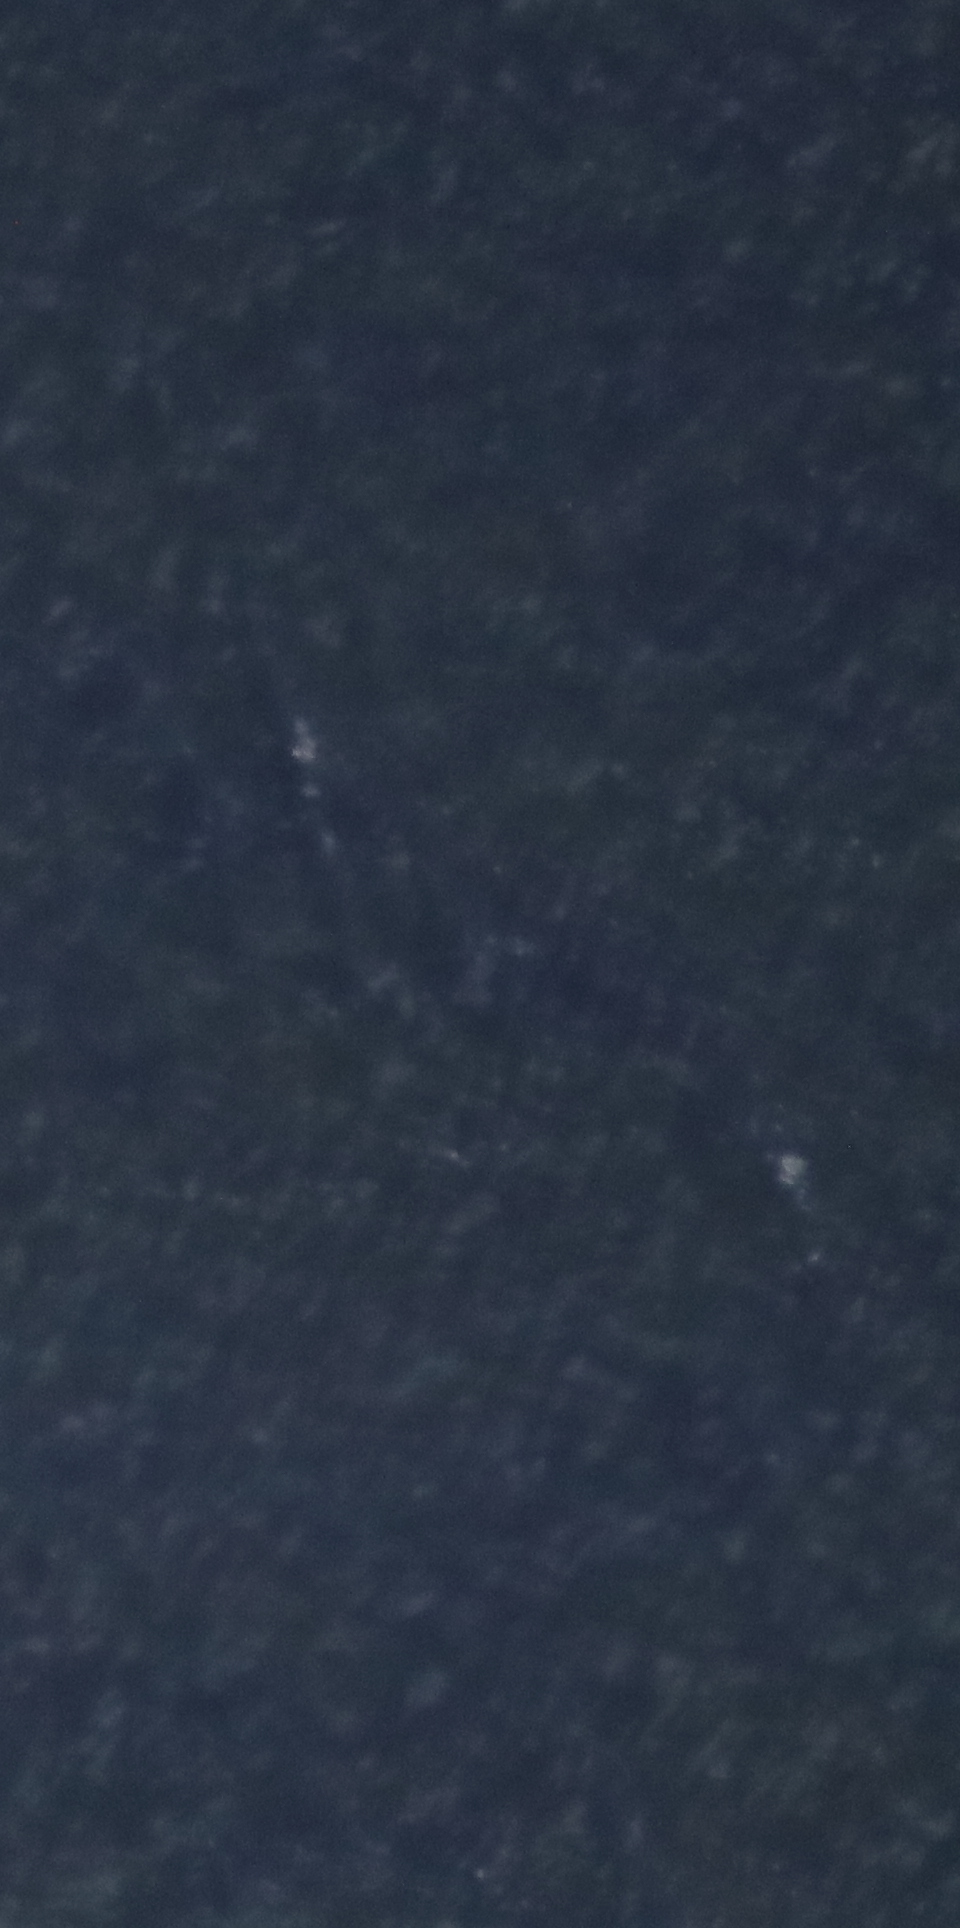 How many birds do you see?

0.